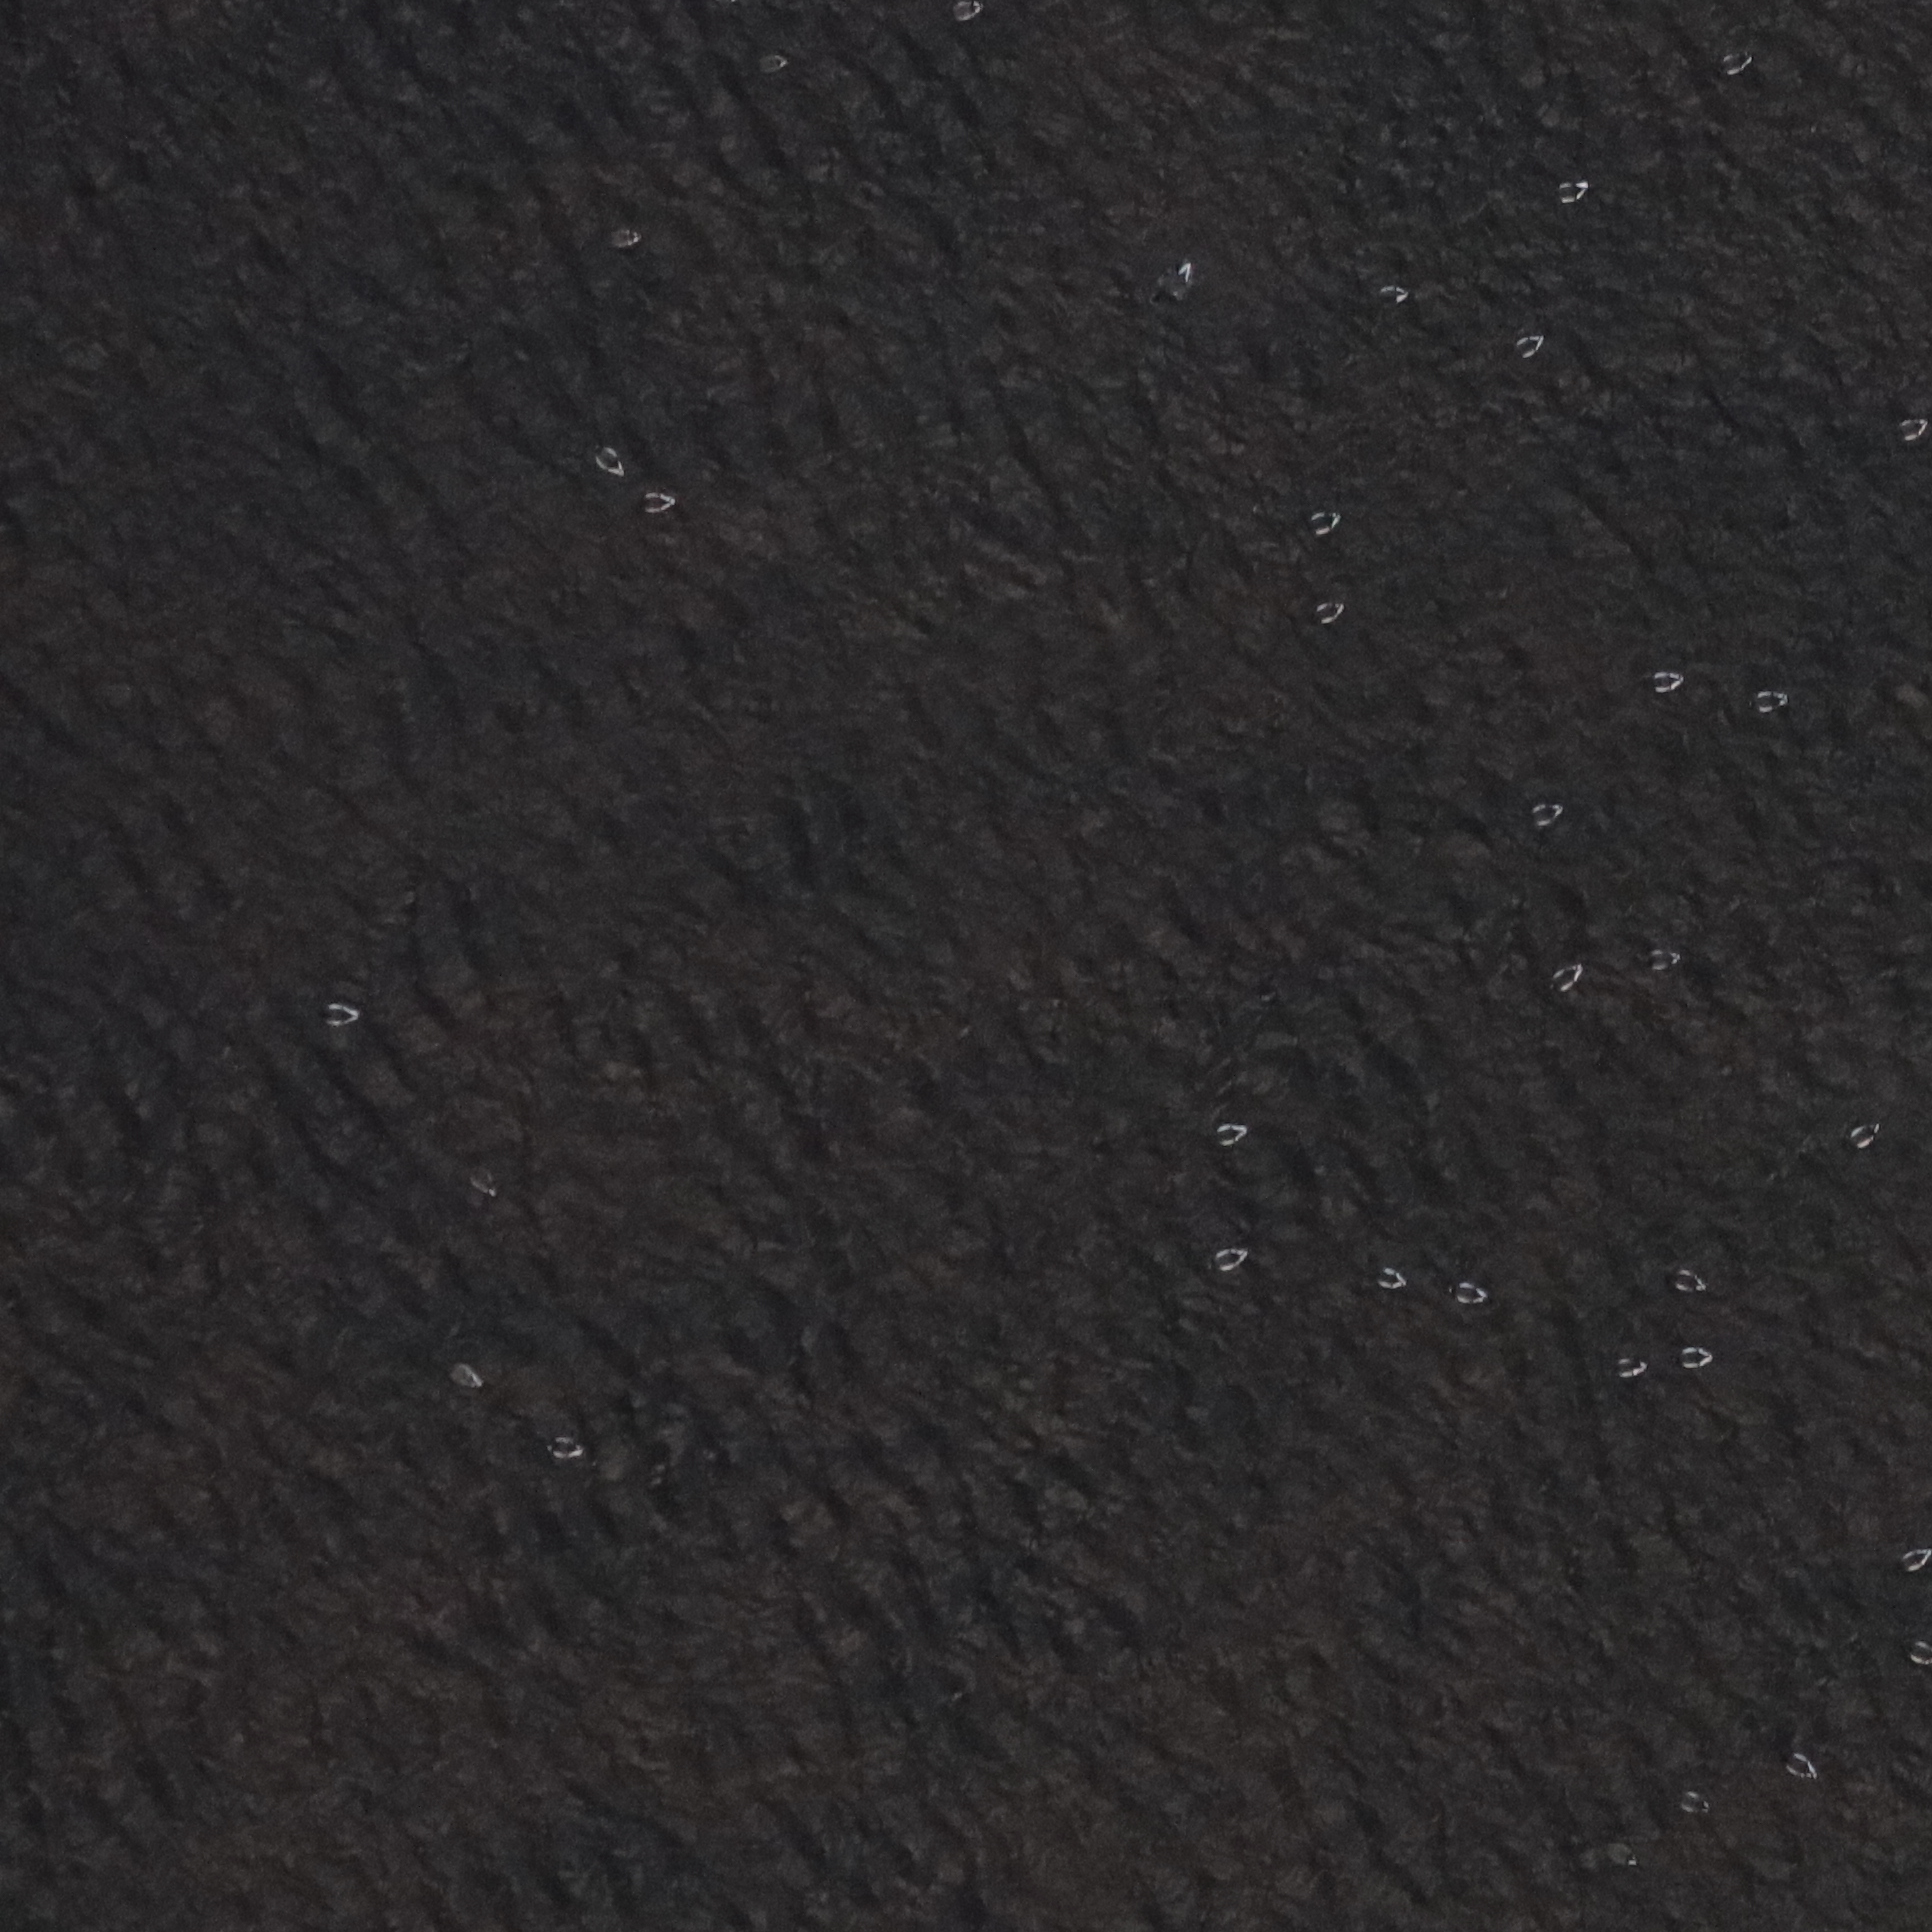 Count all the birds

35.